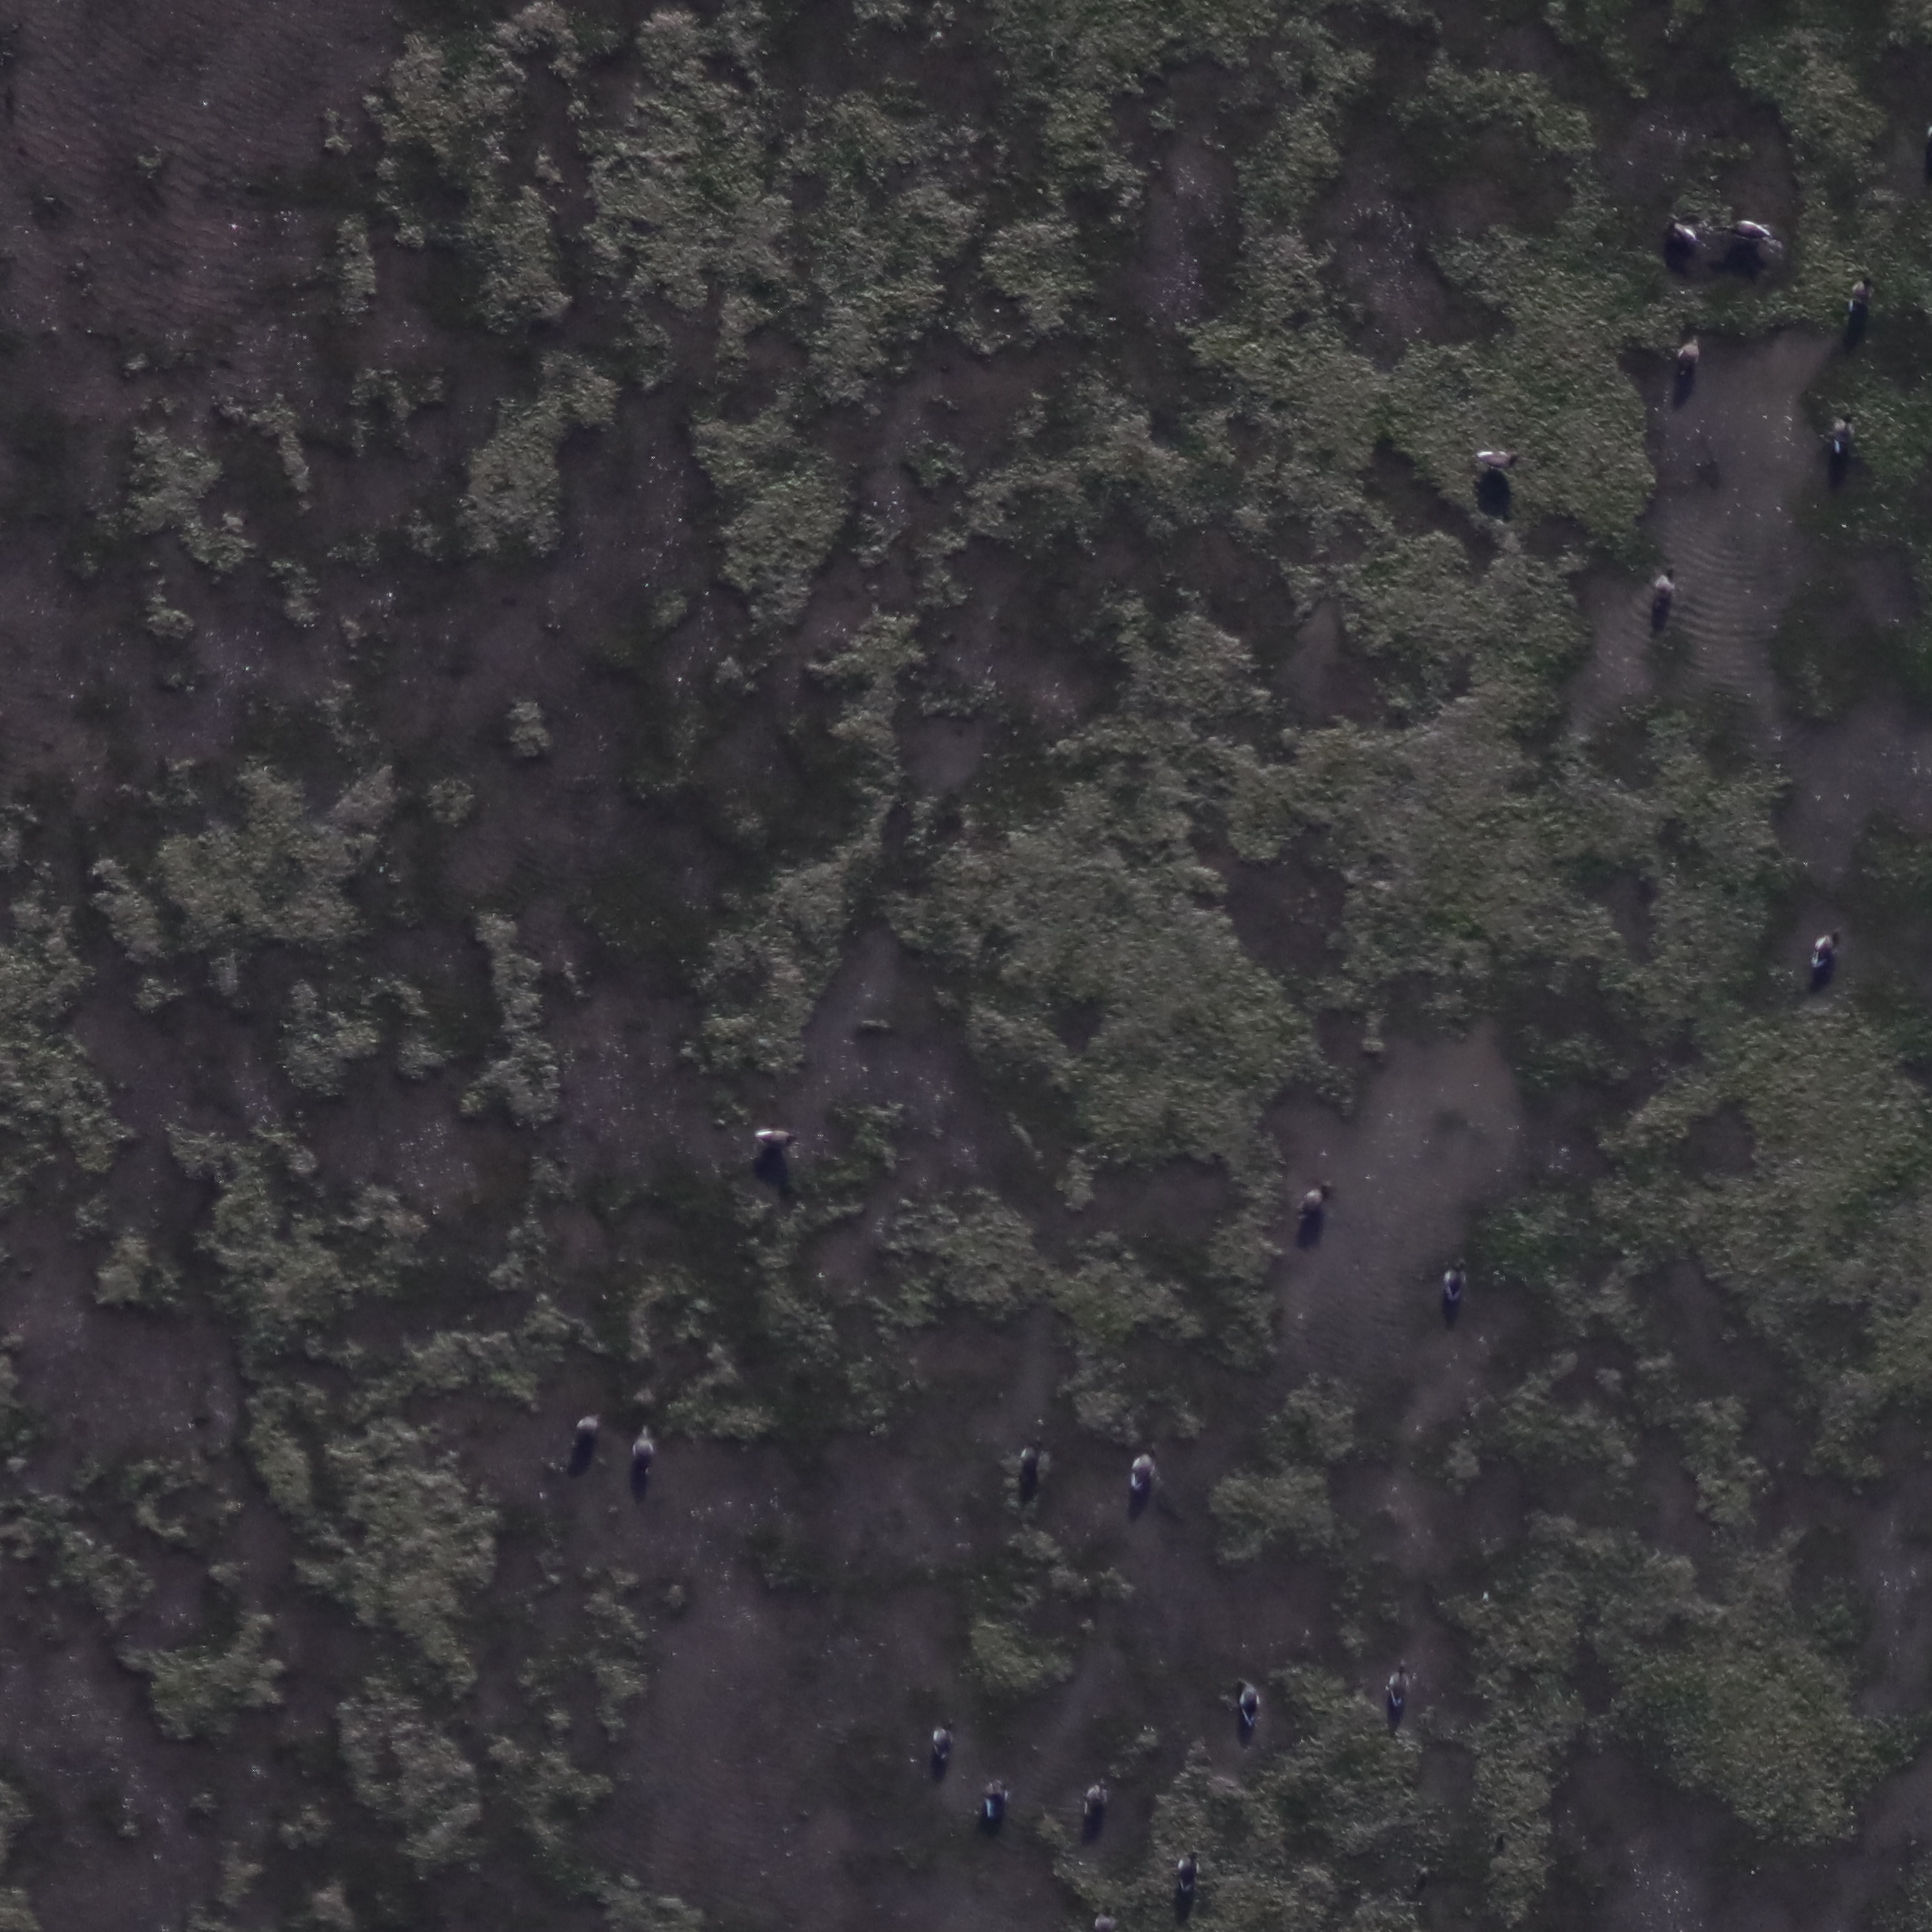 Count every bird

22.